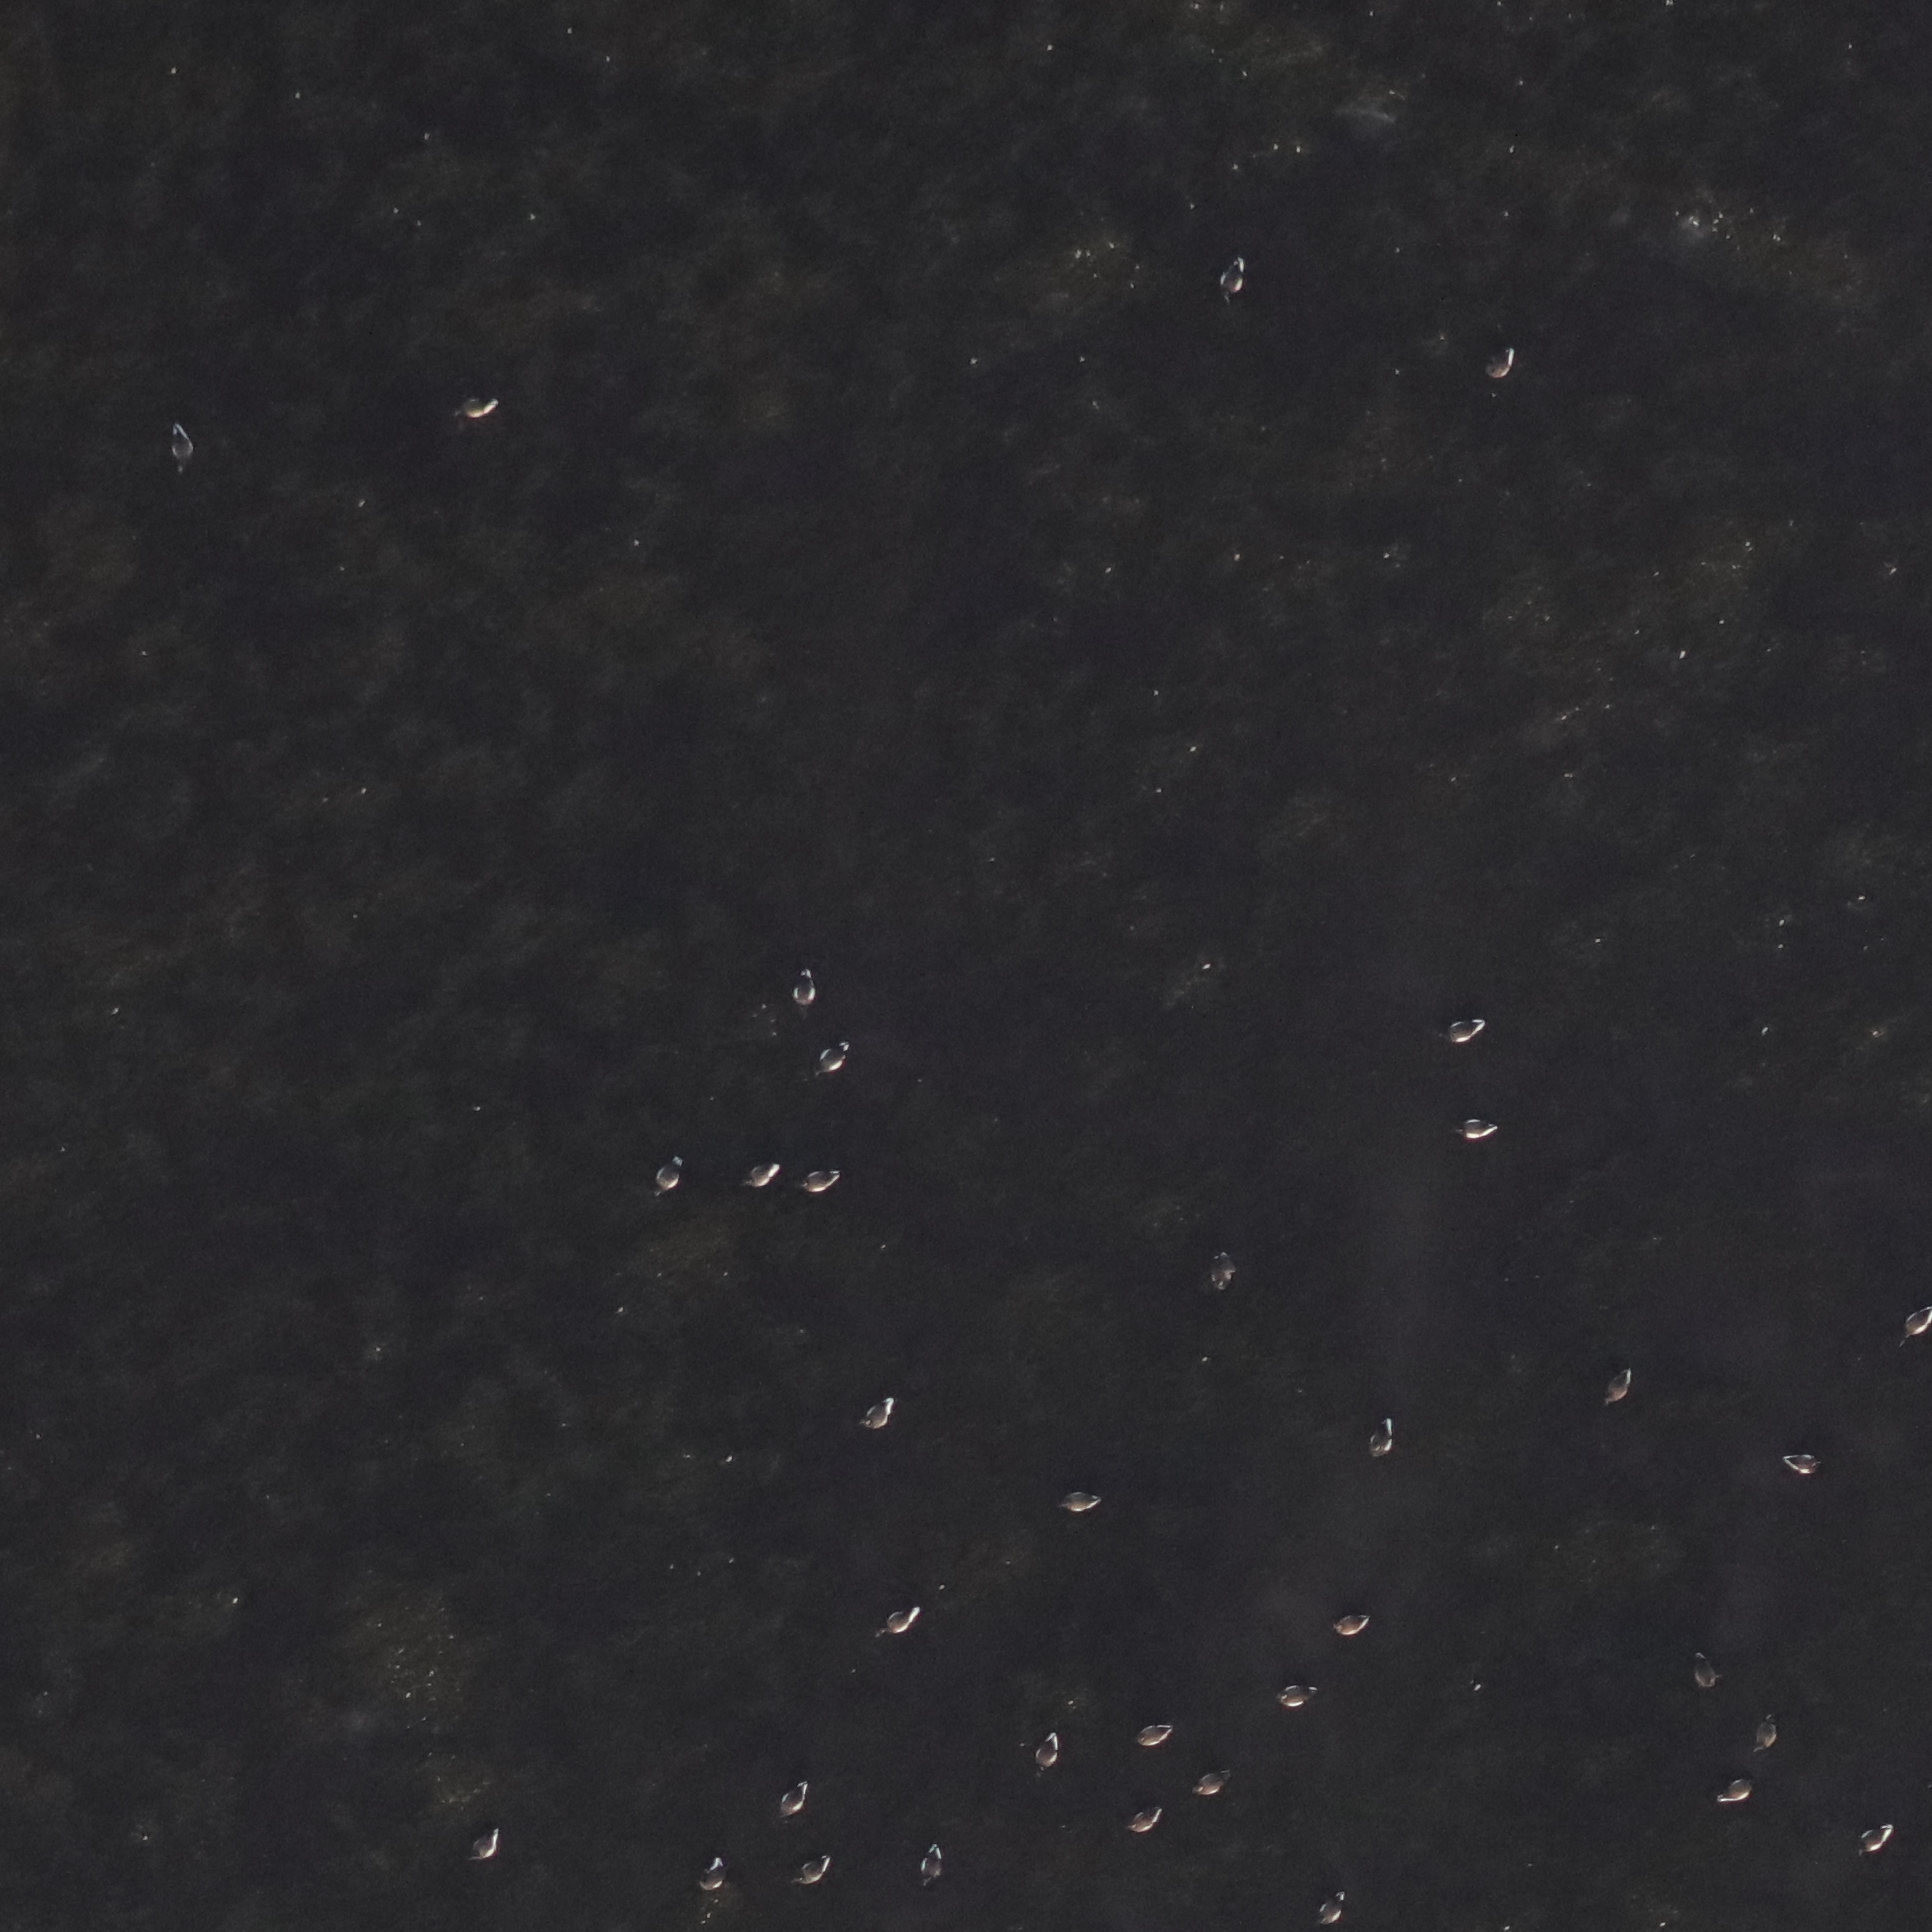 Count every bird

35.